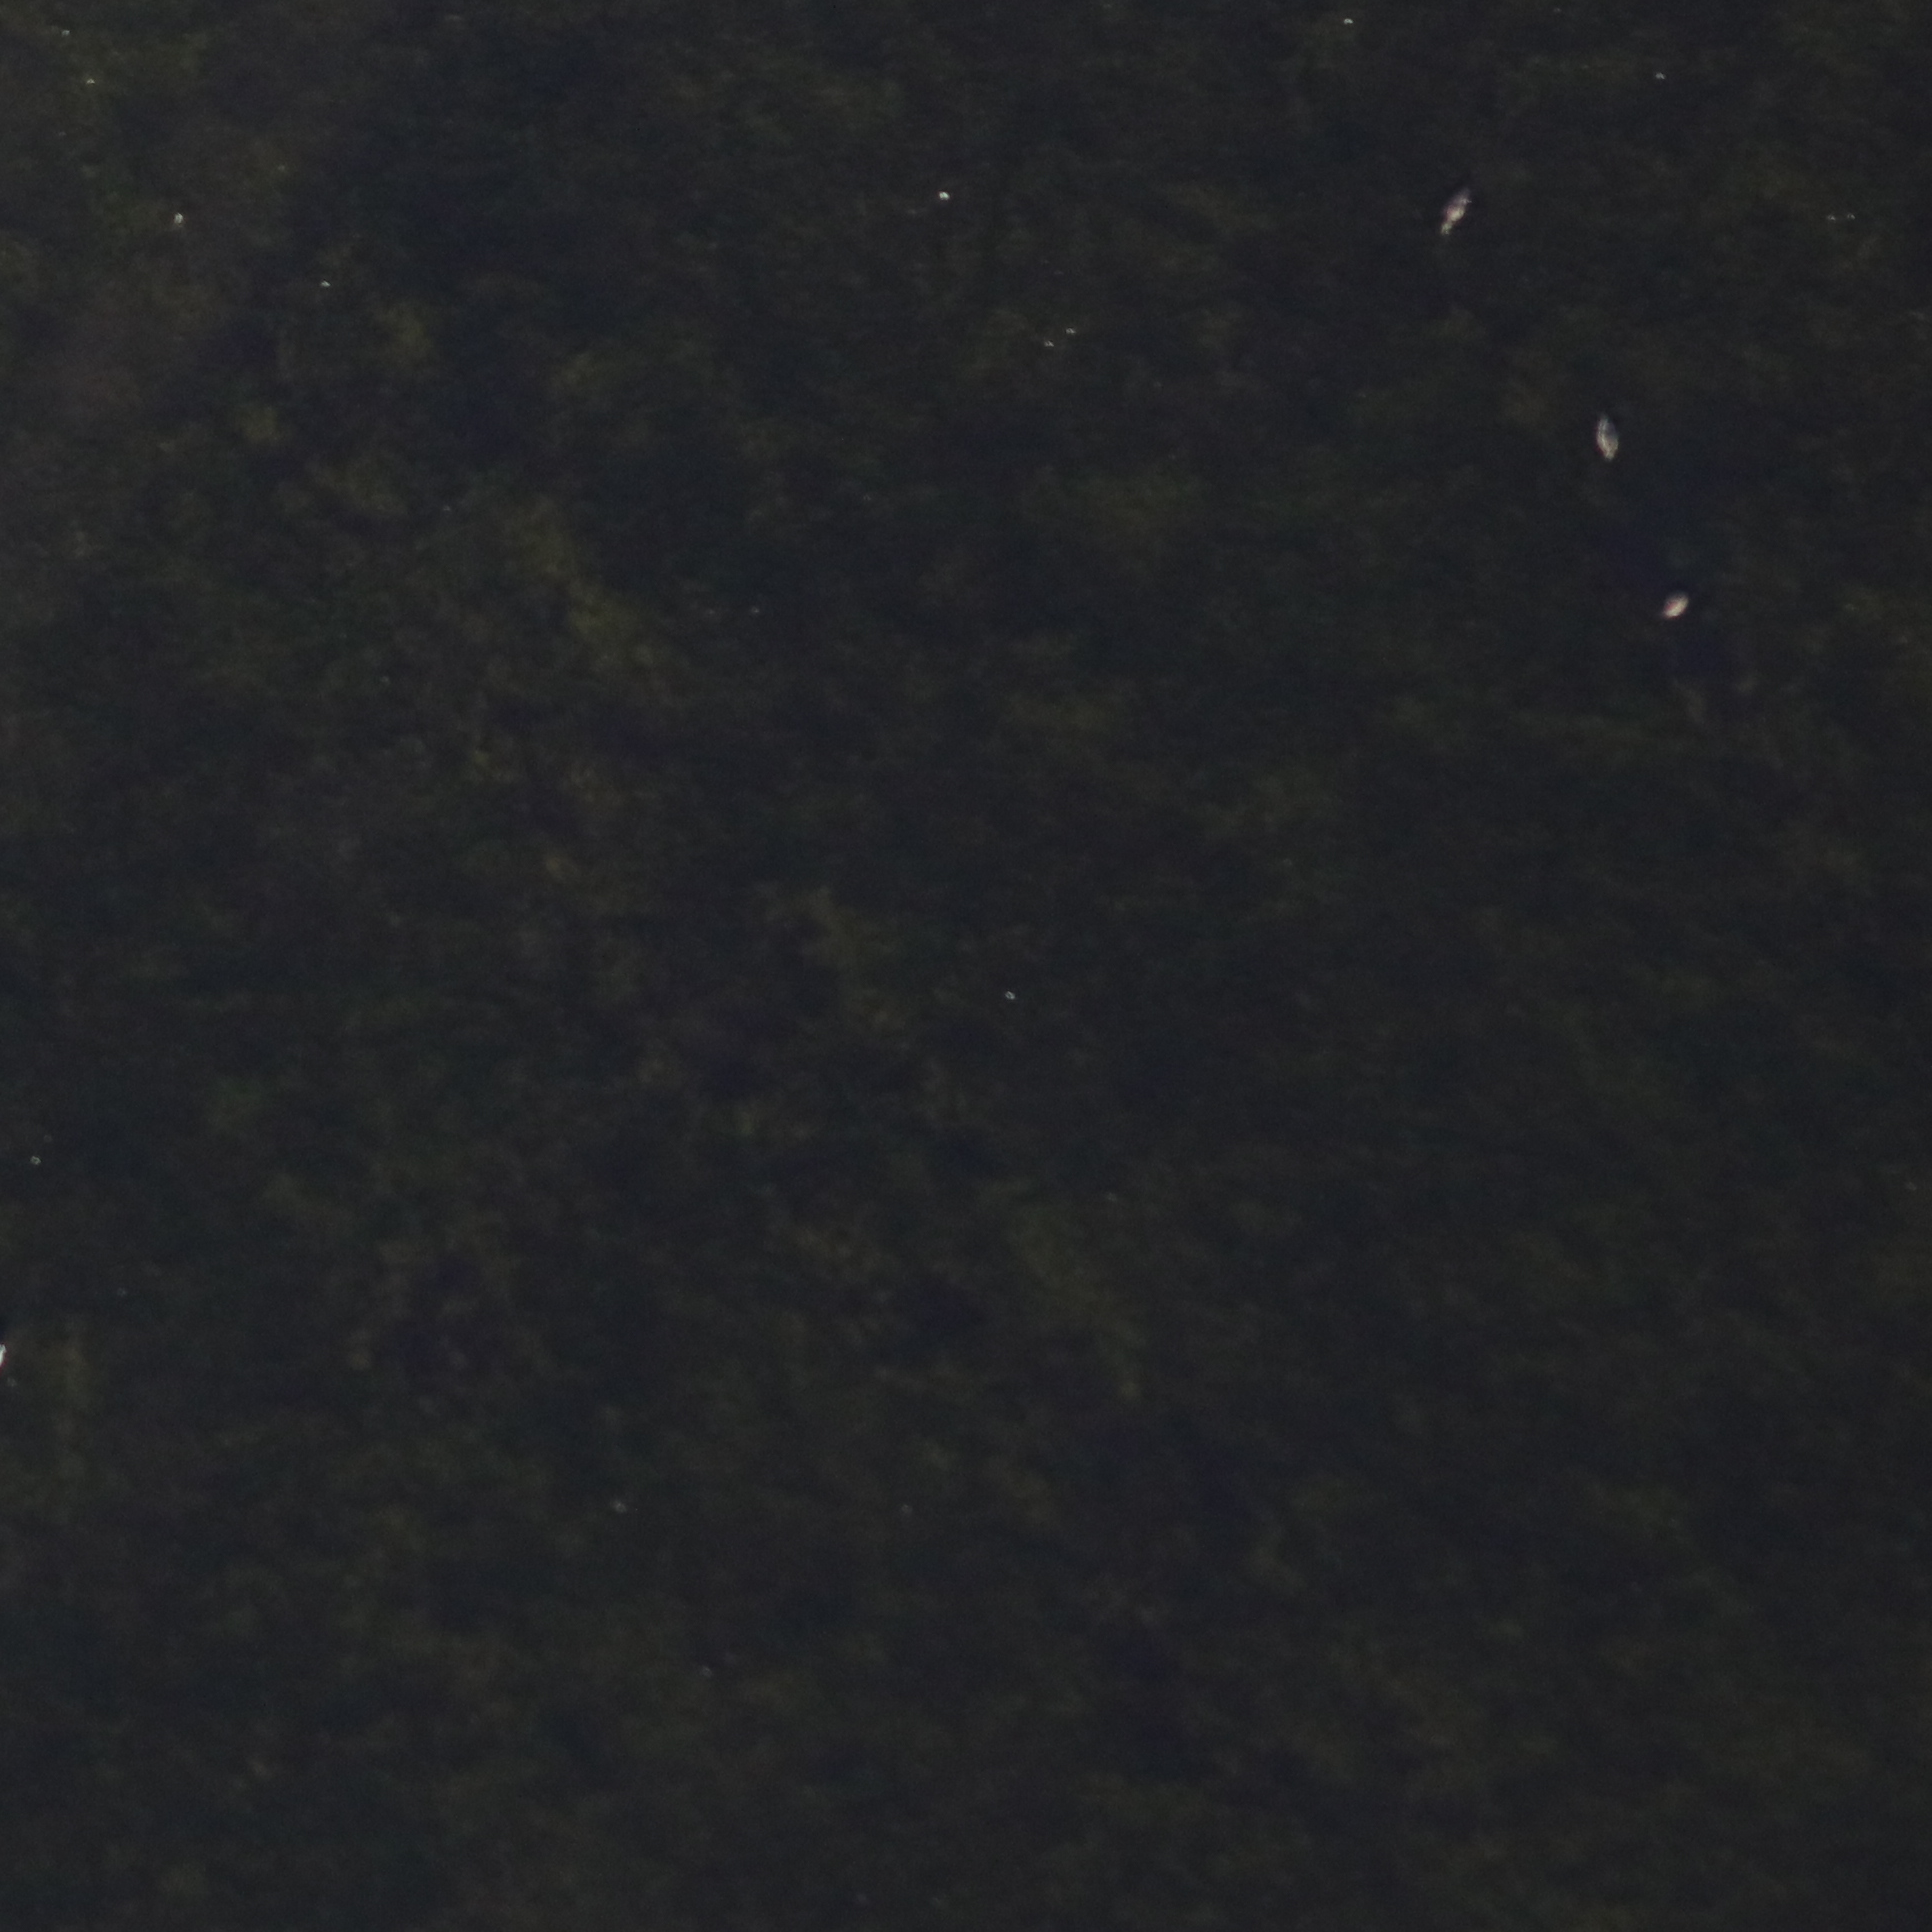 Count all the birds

3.